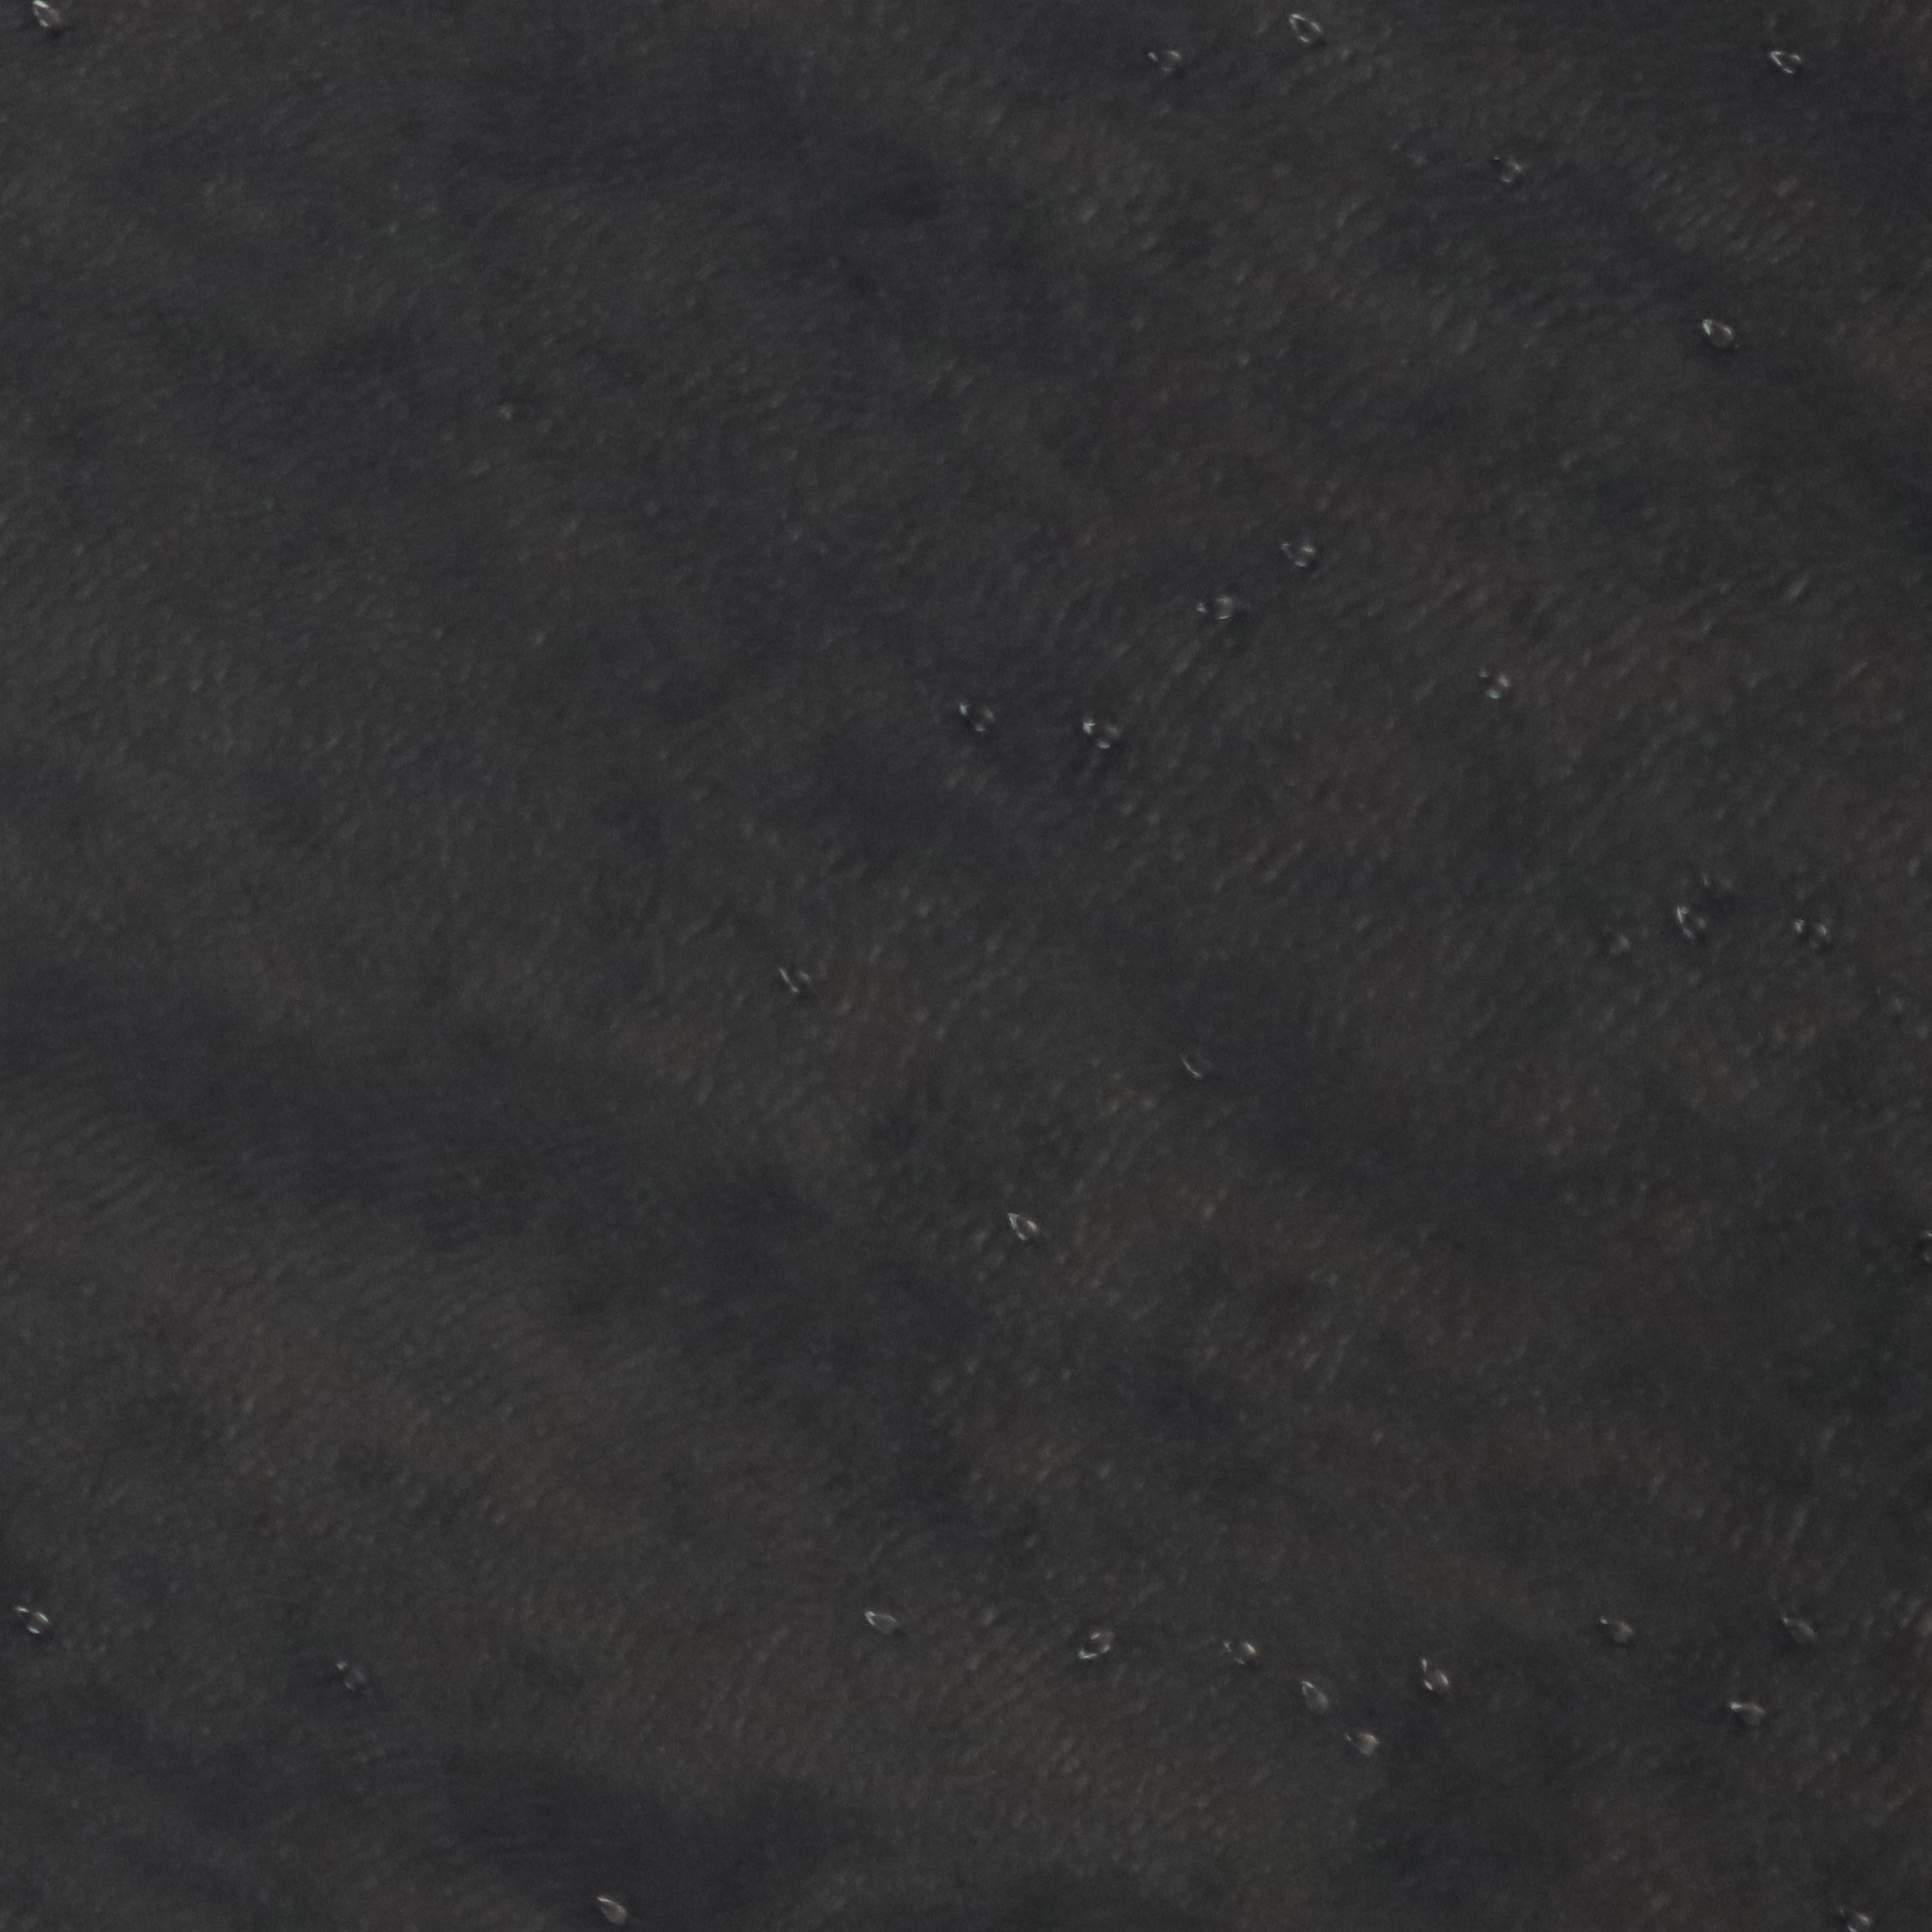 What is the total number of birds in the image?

29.